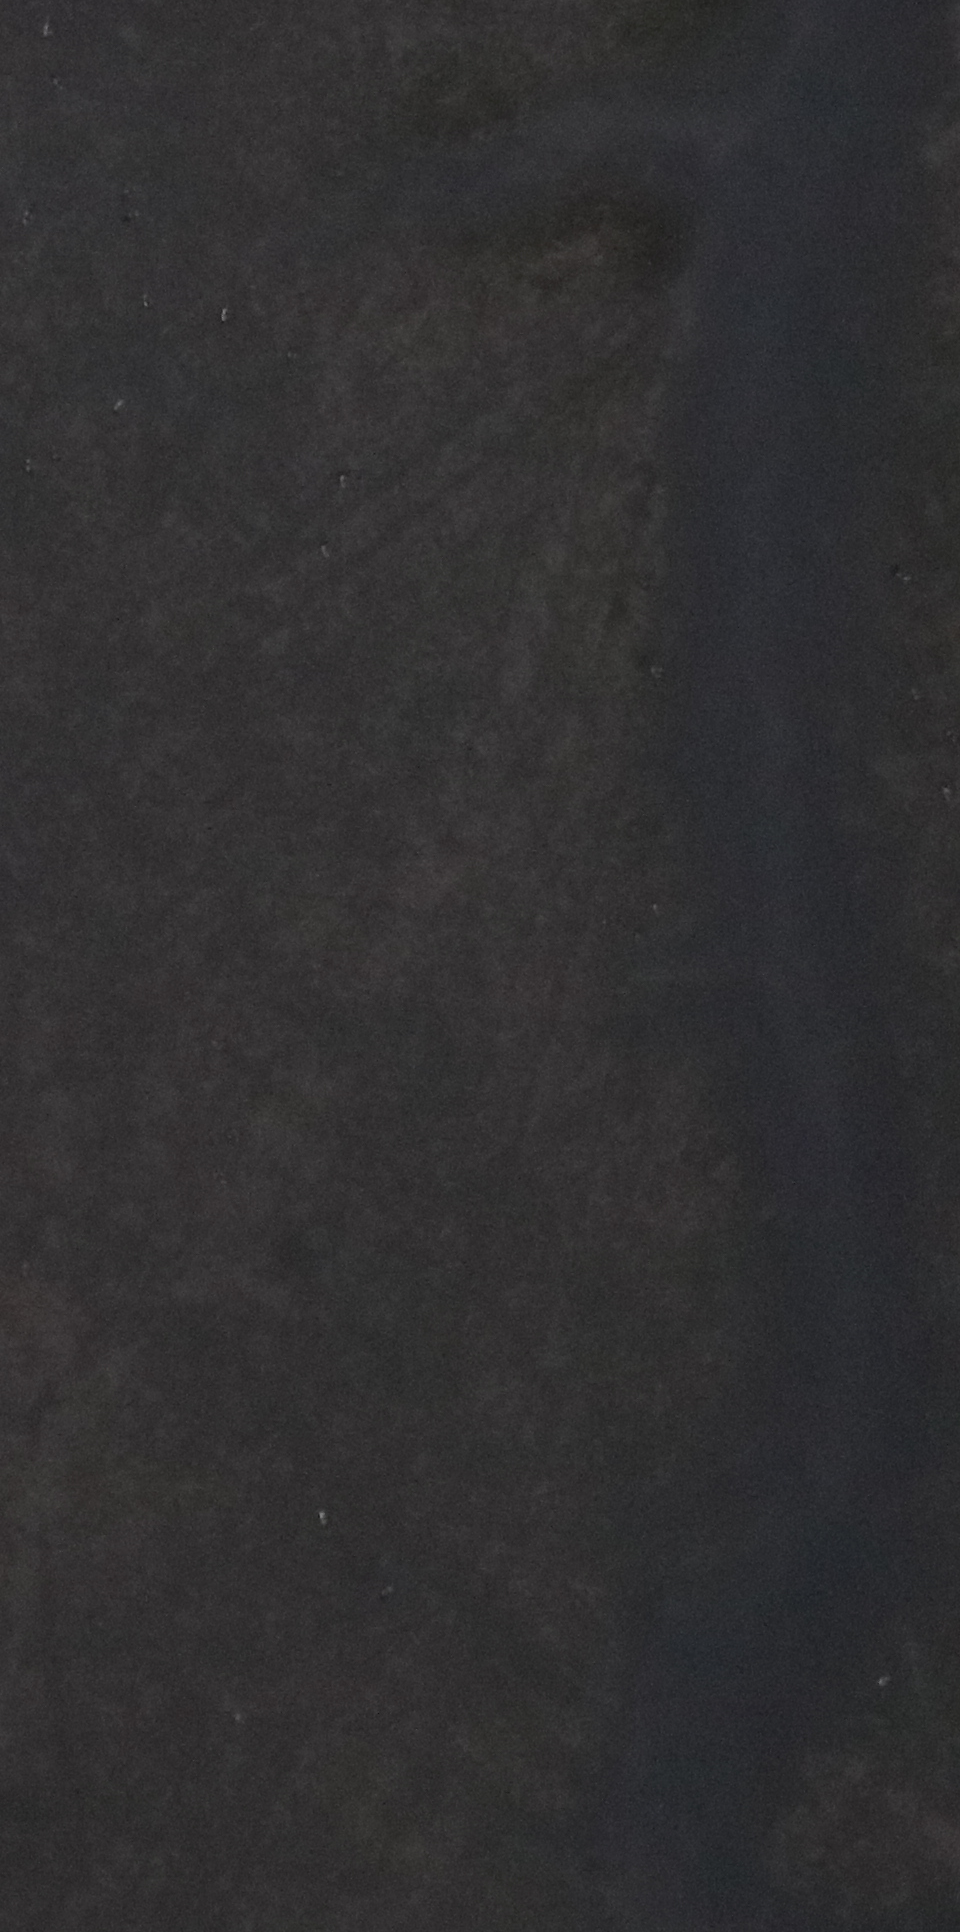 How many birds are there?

22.